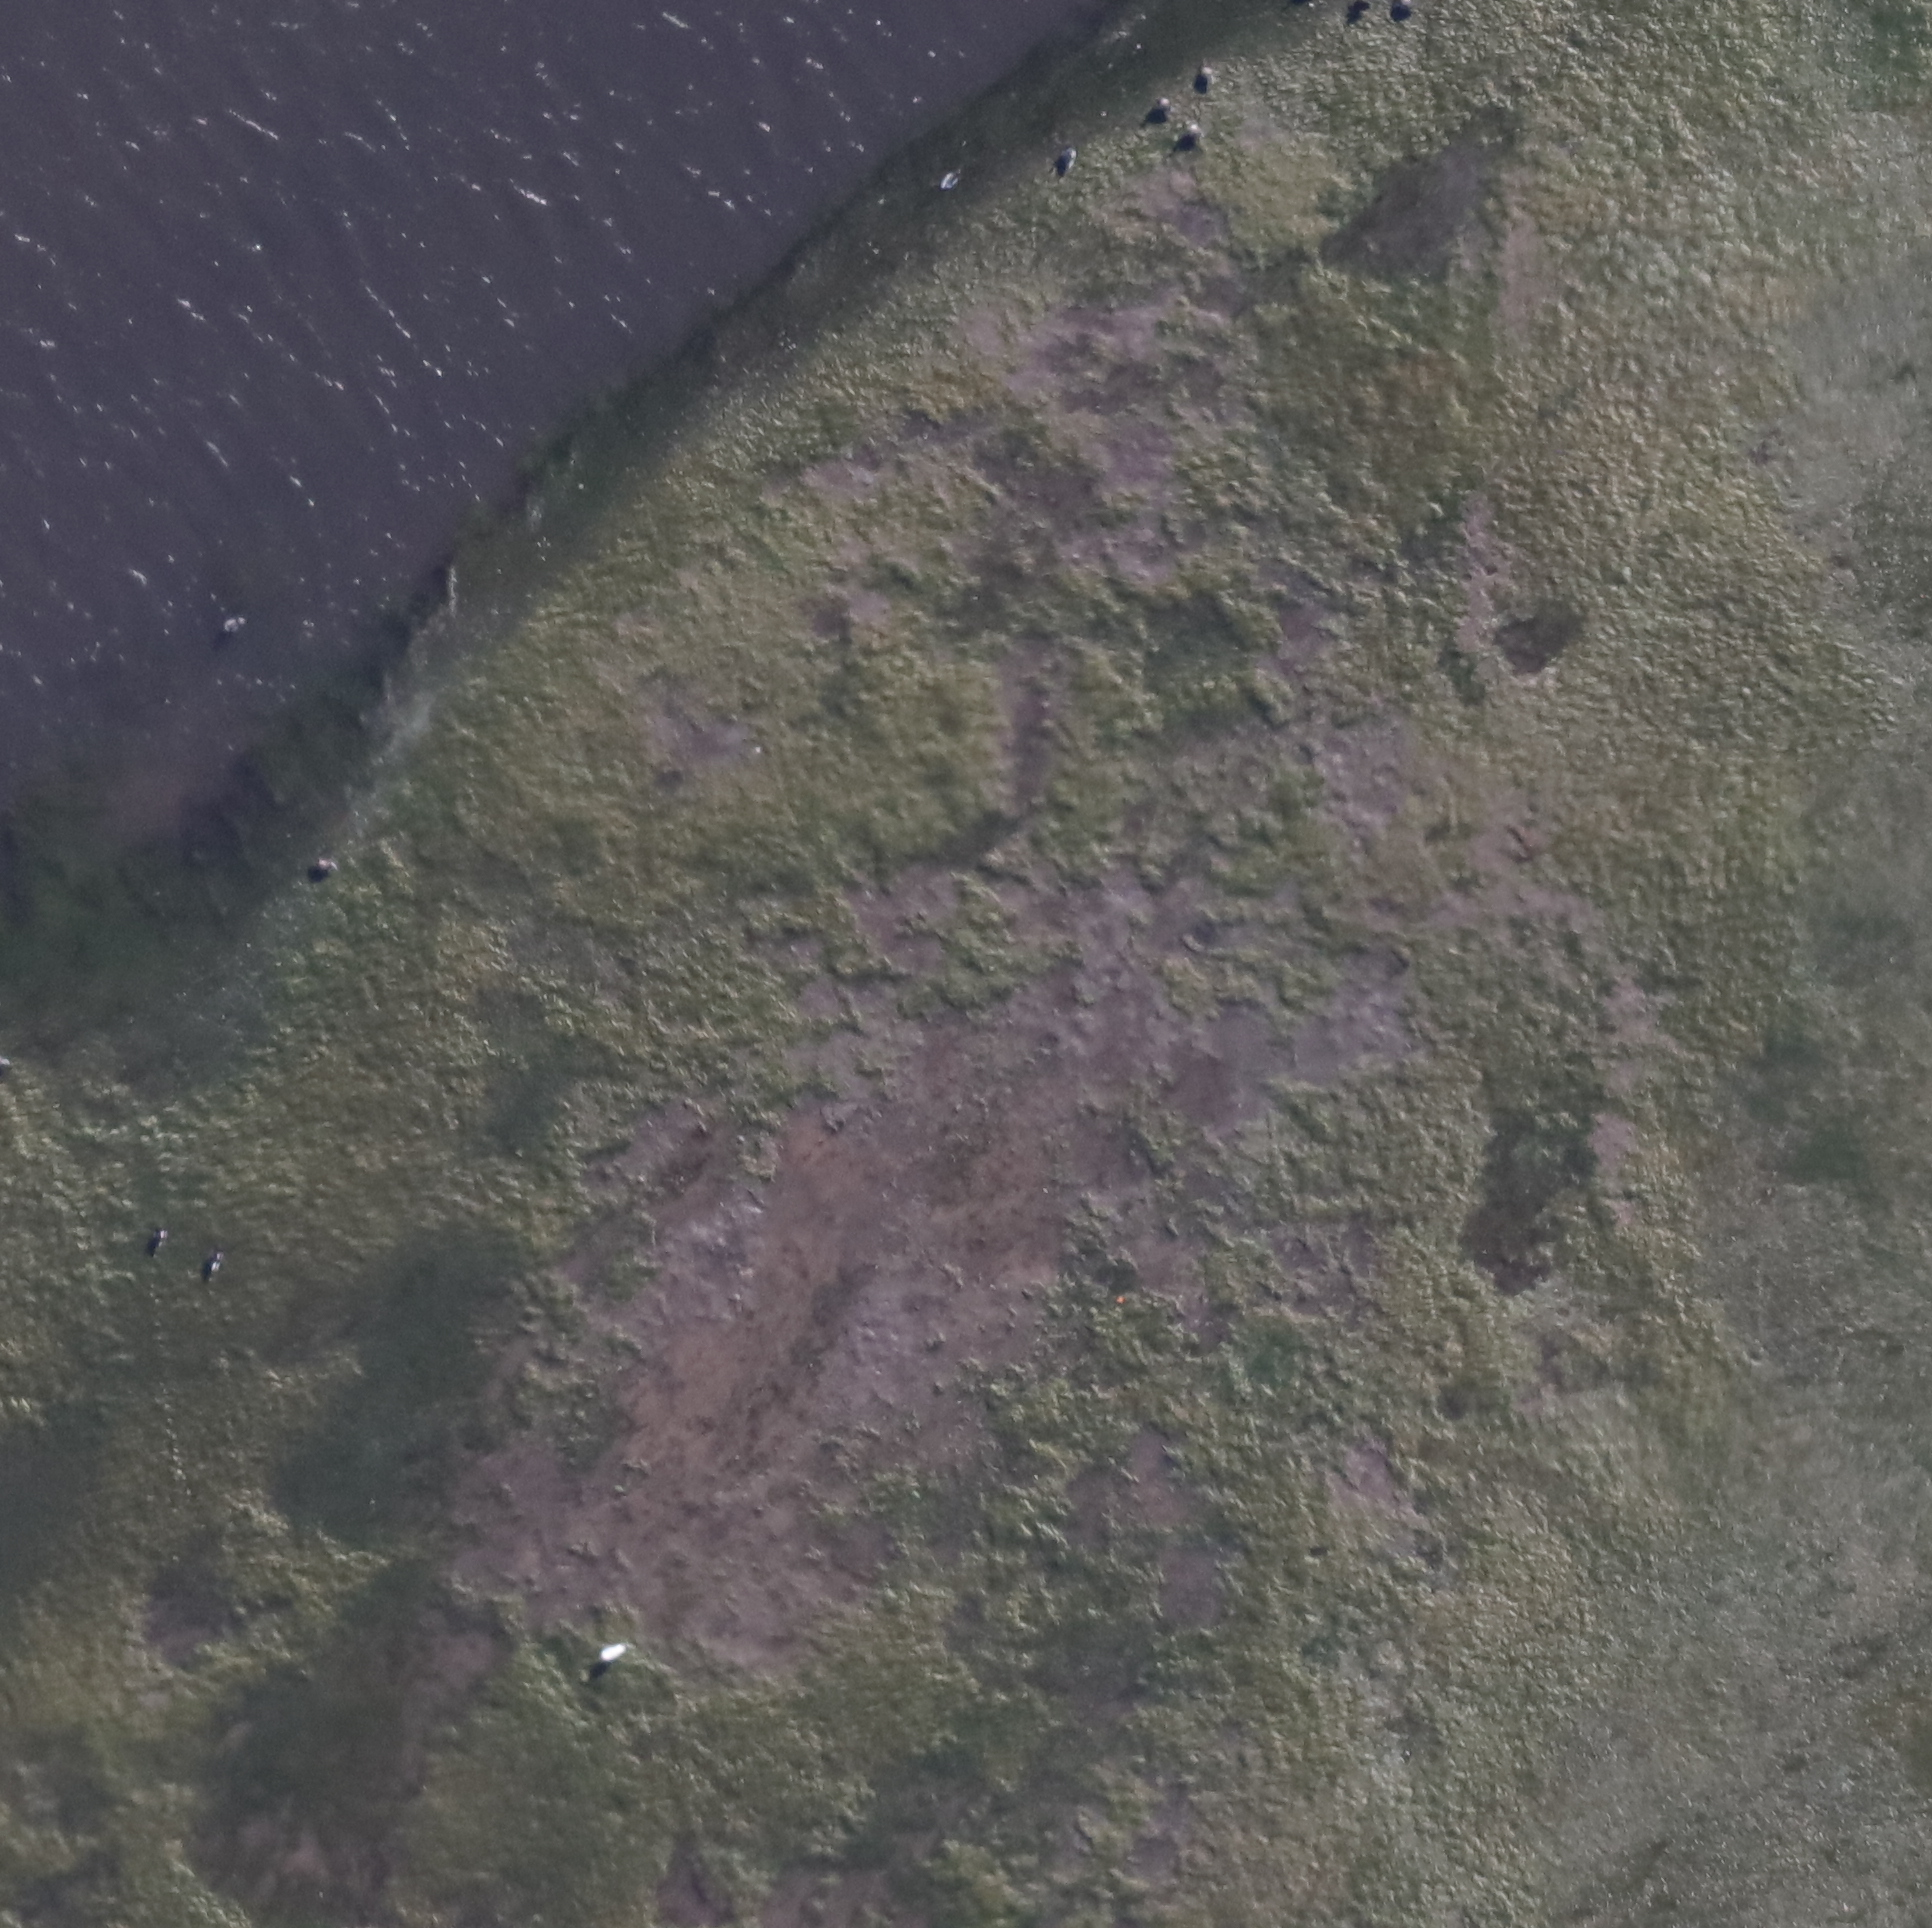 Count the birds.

11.